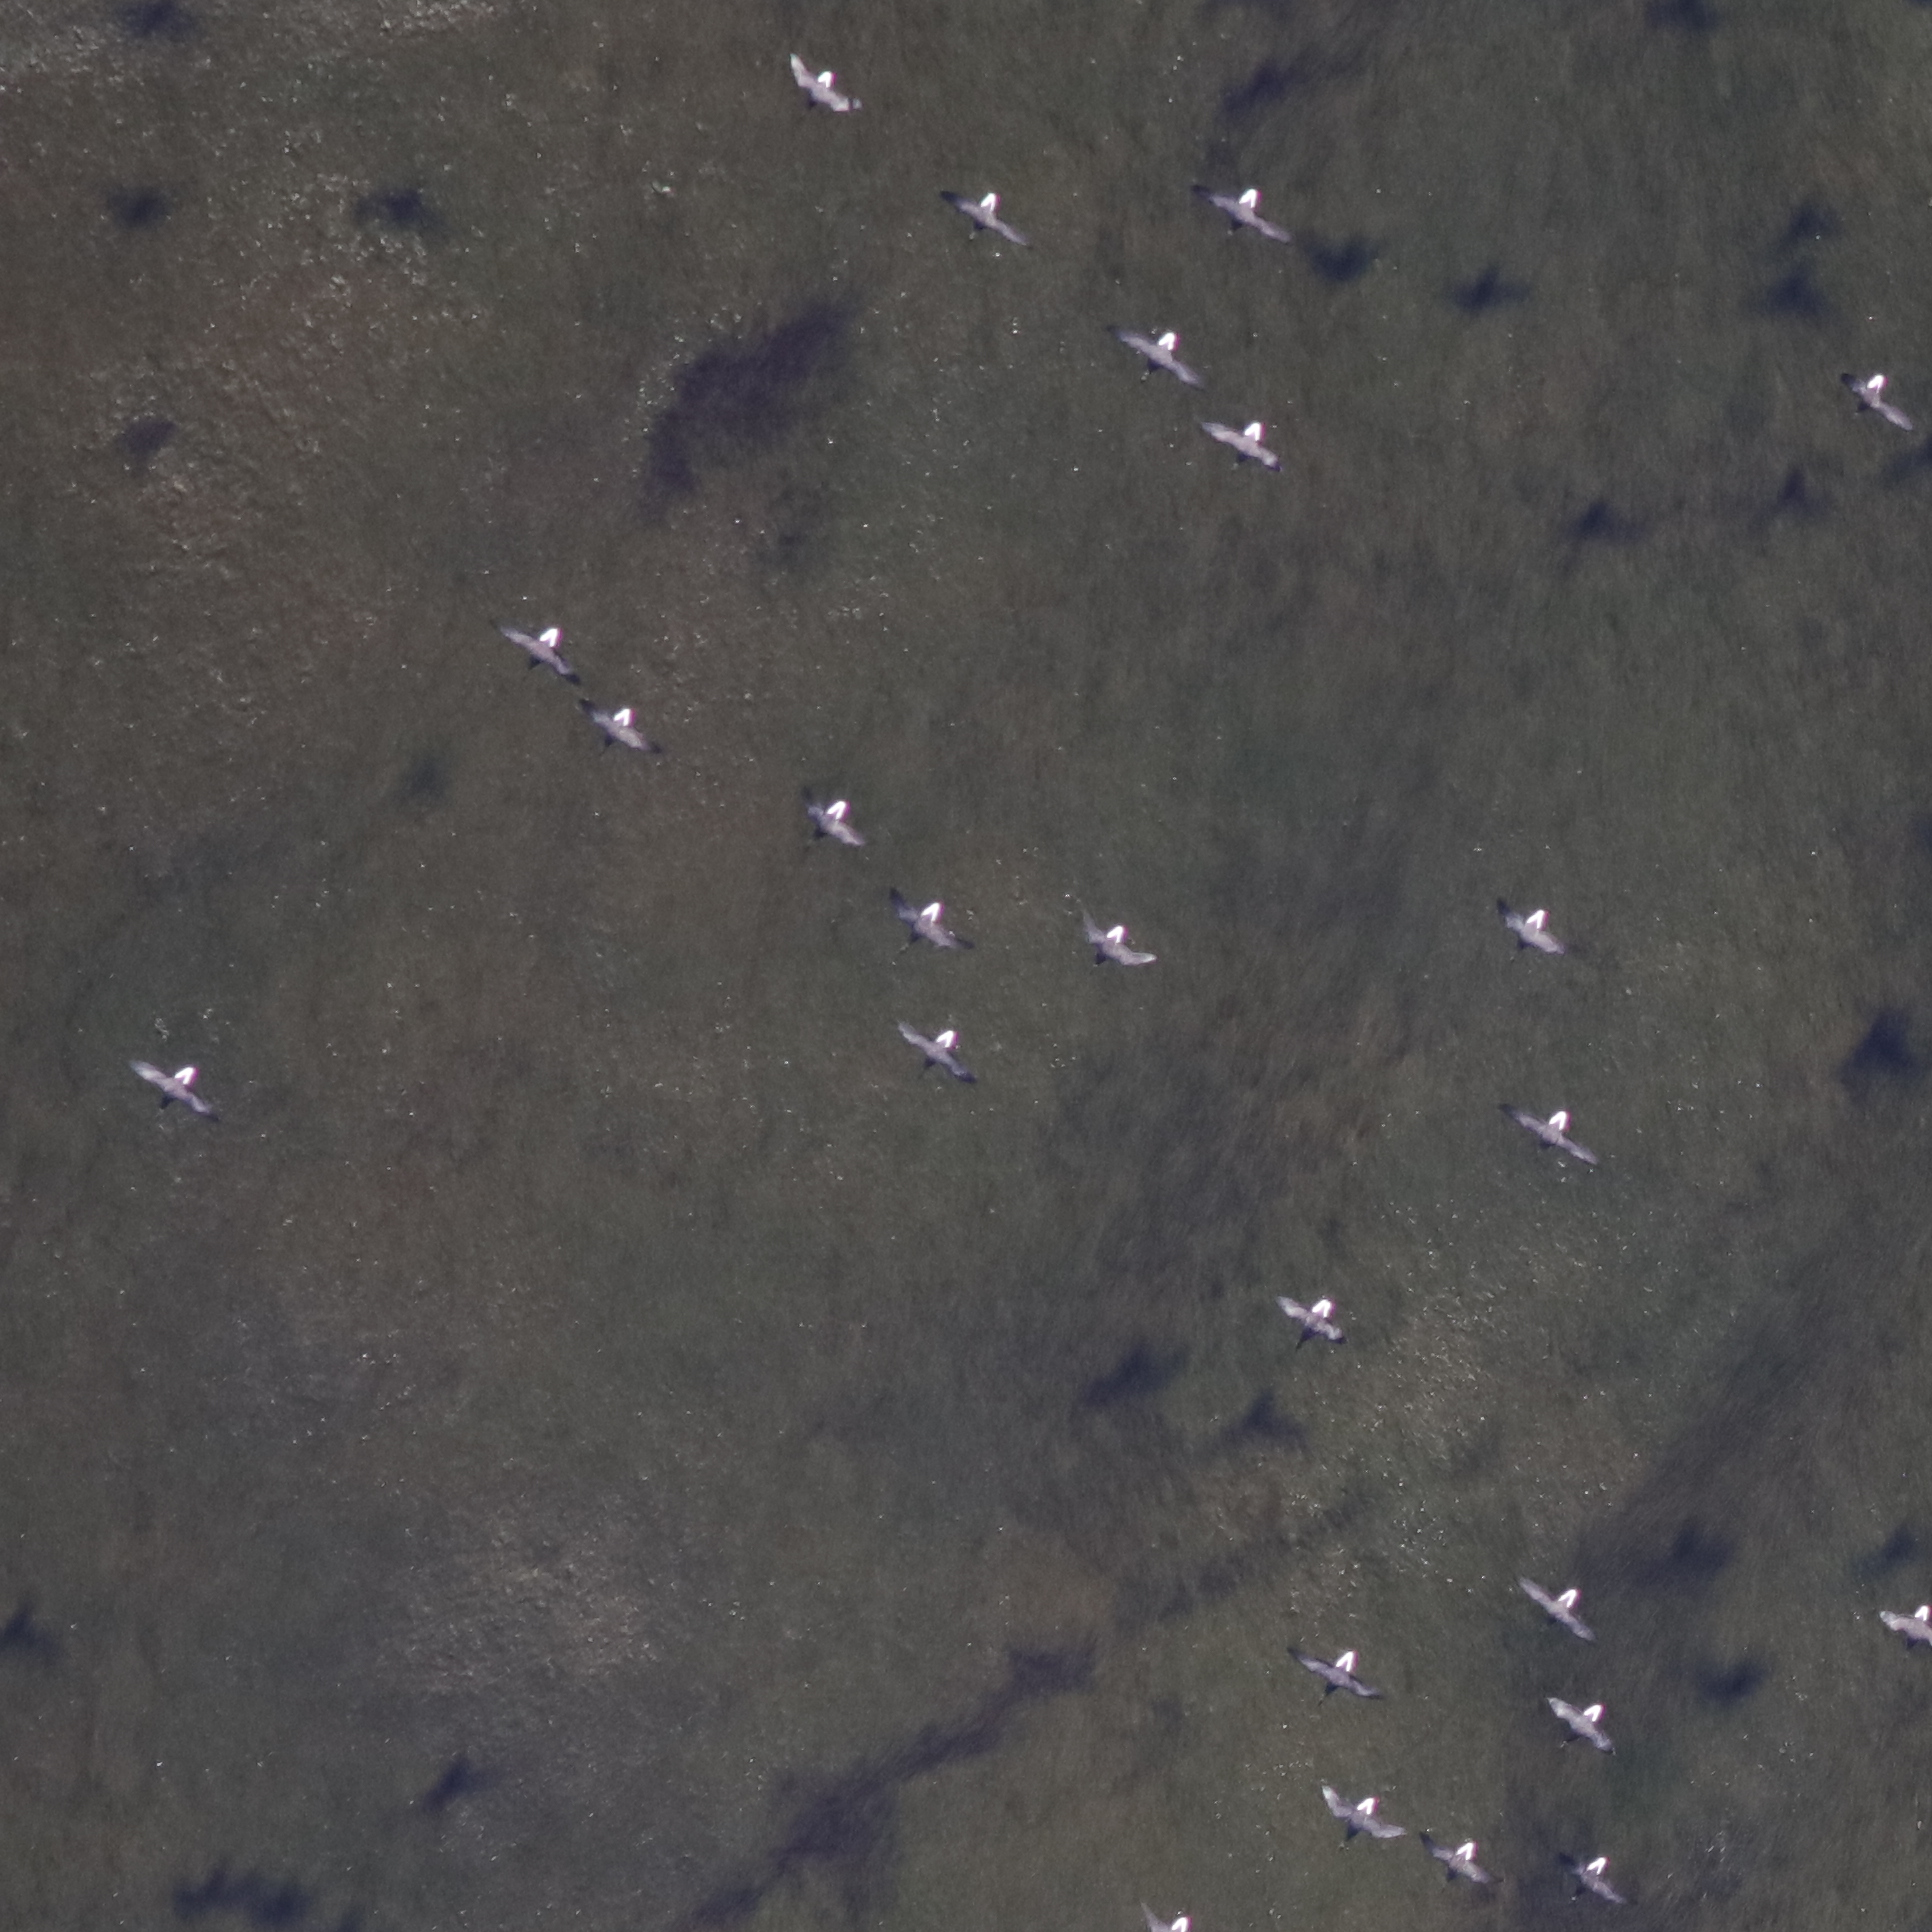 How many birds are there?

23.